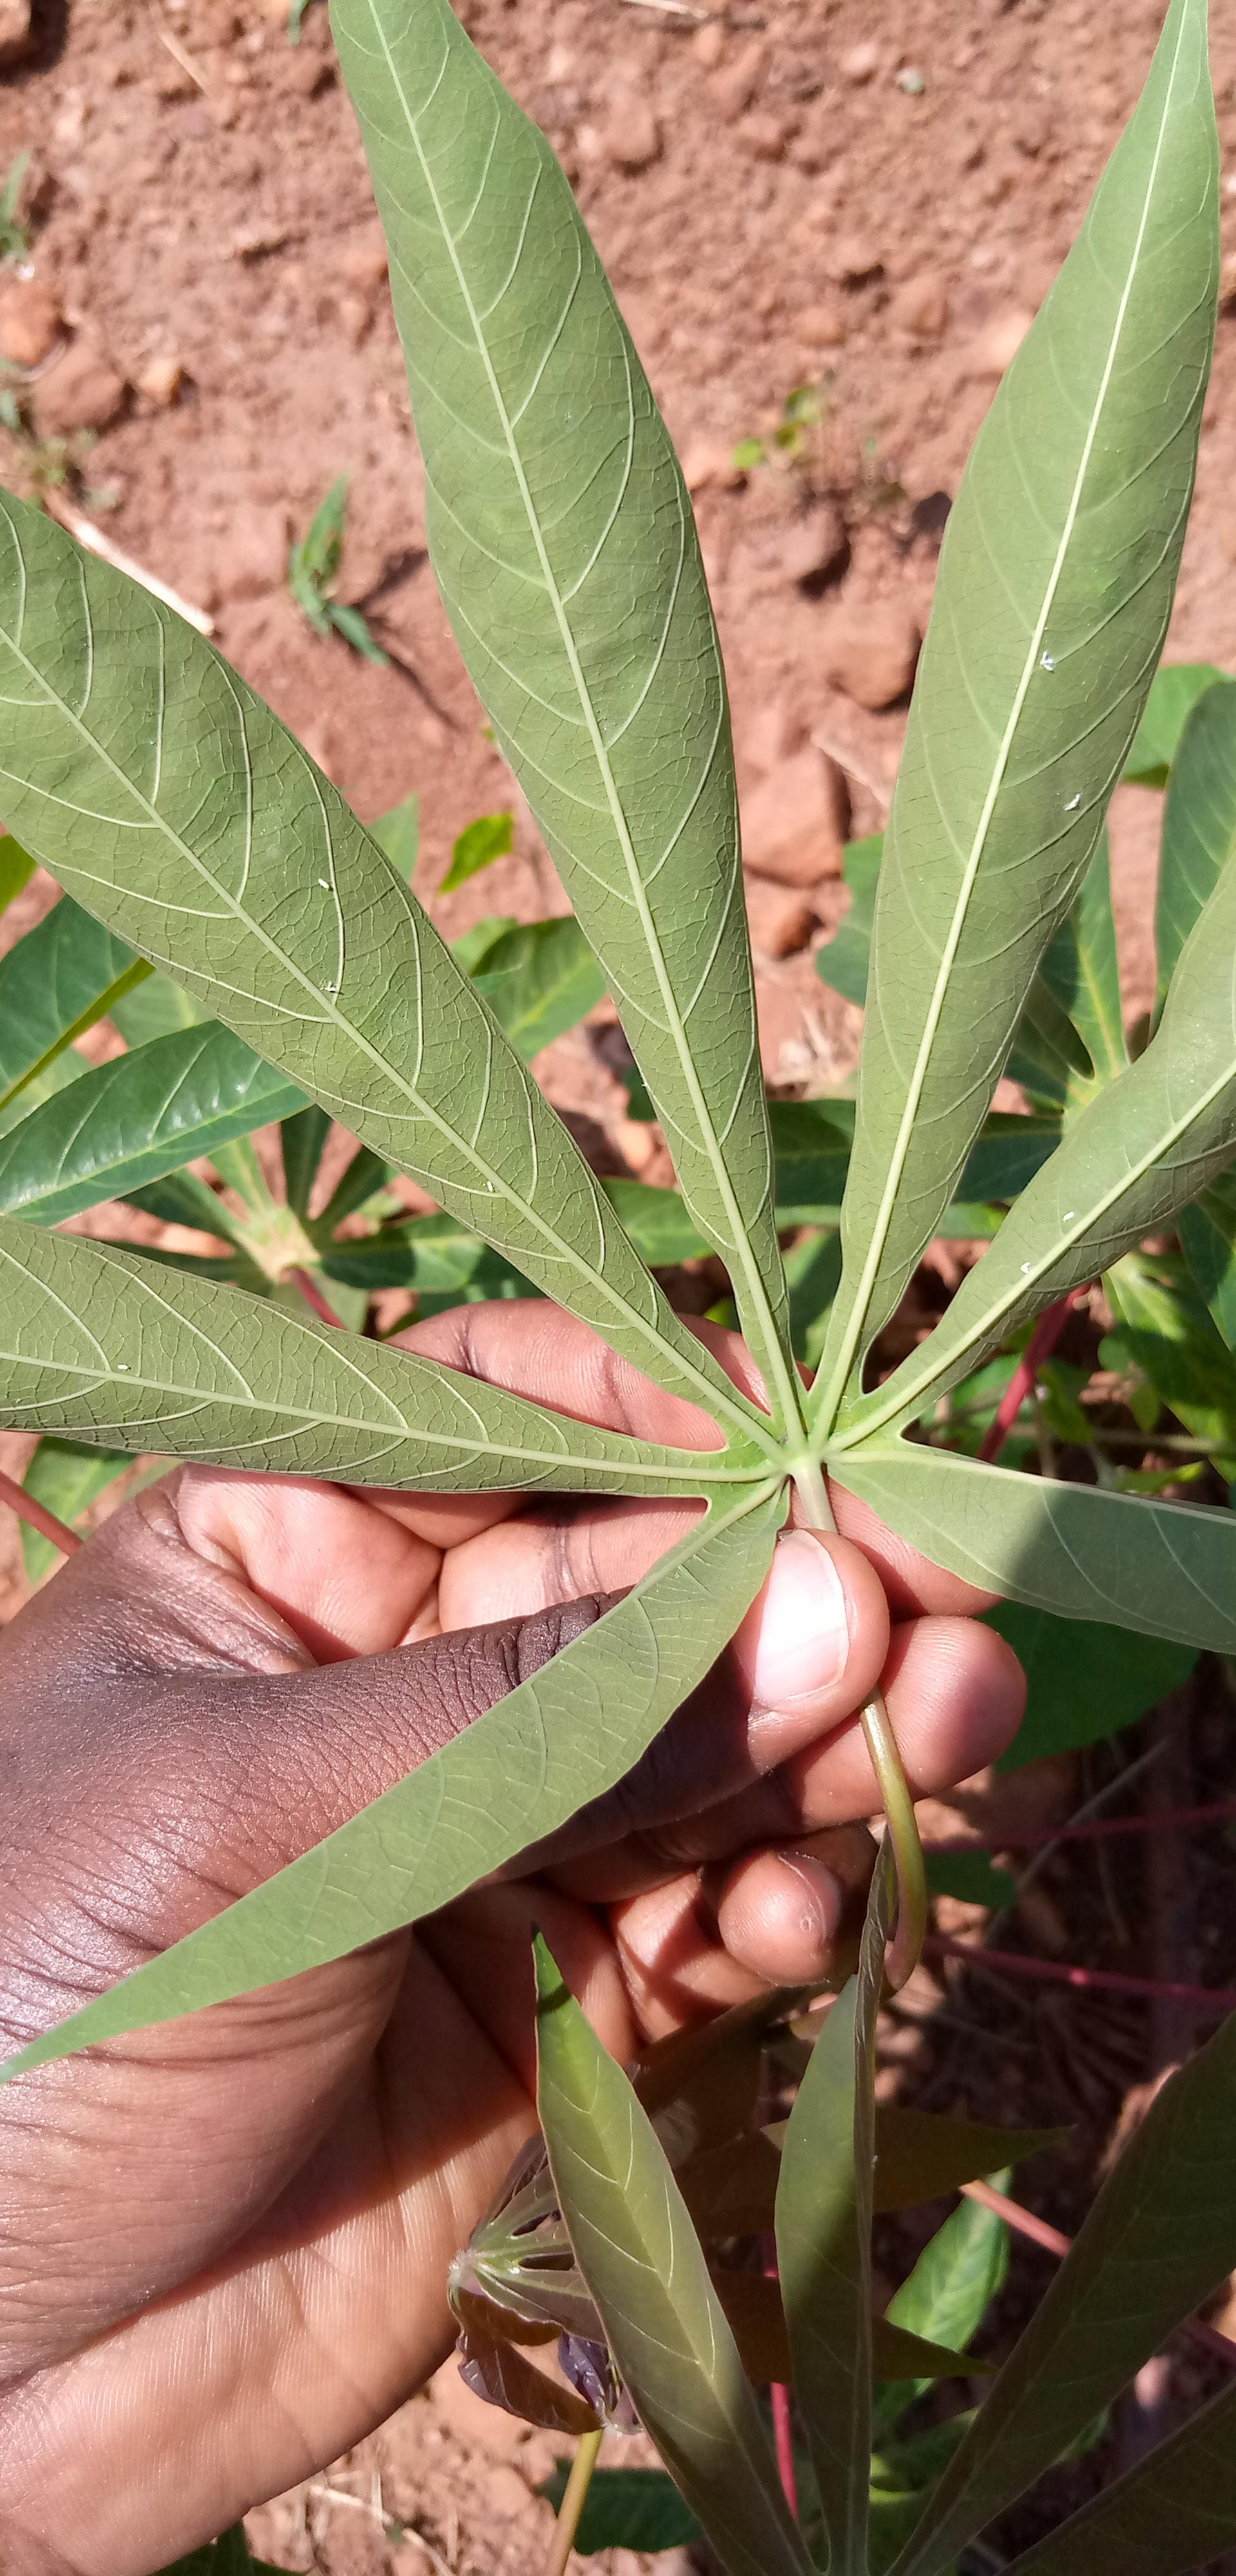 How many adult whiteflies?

6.